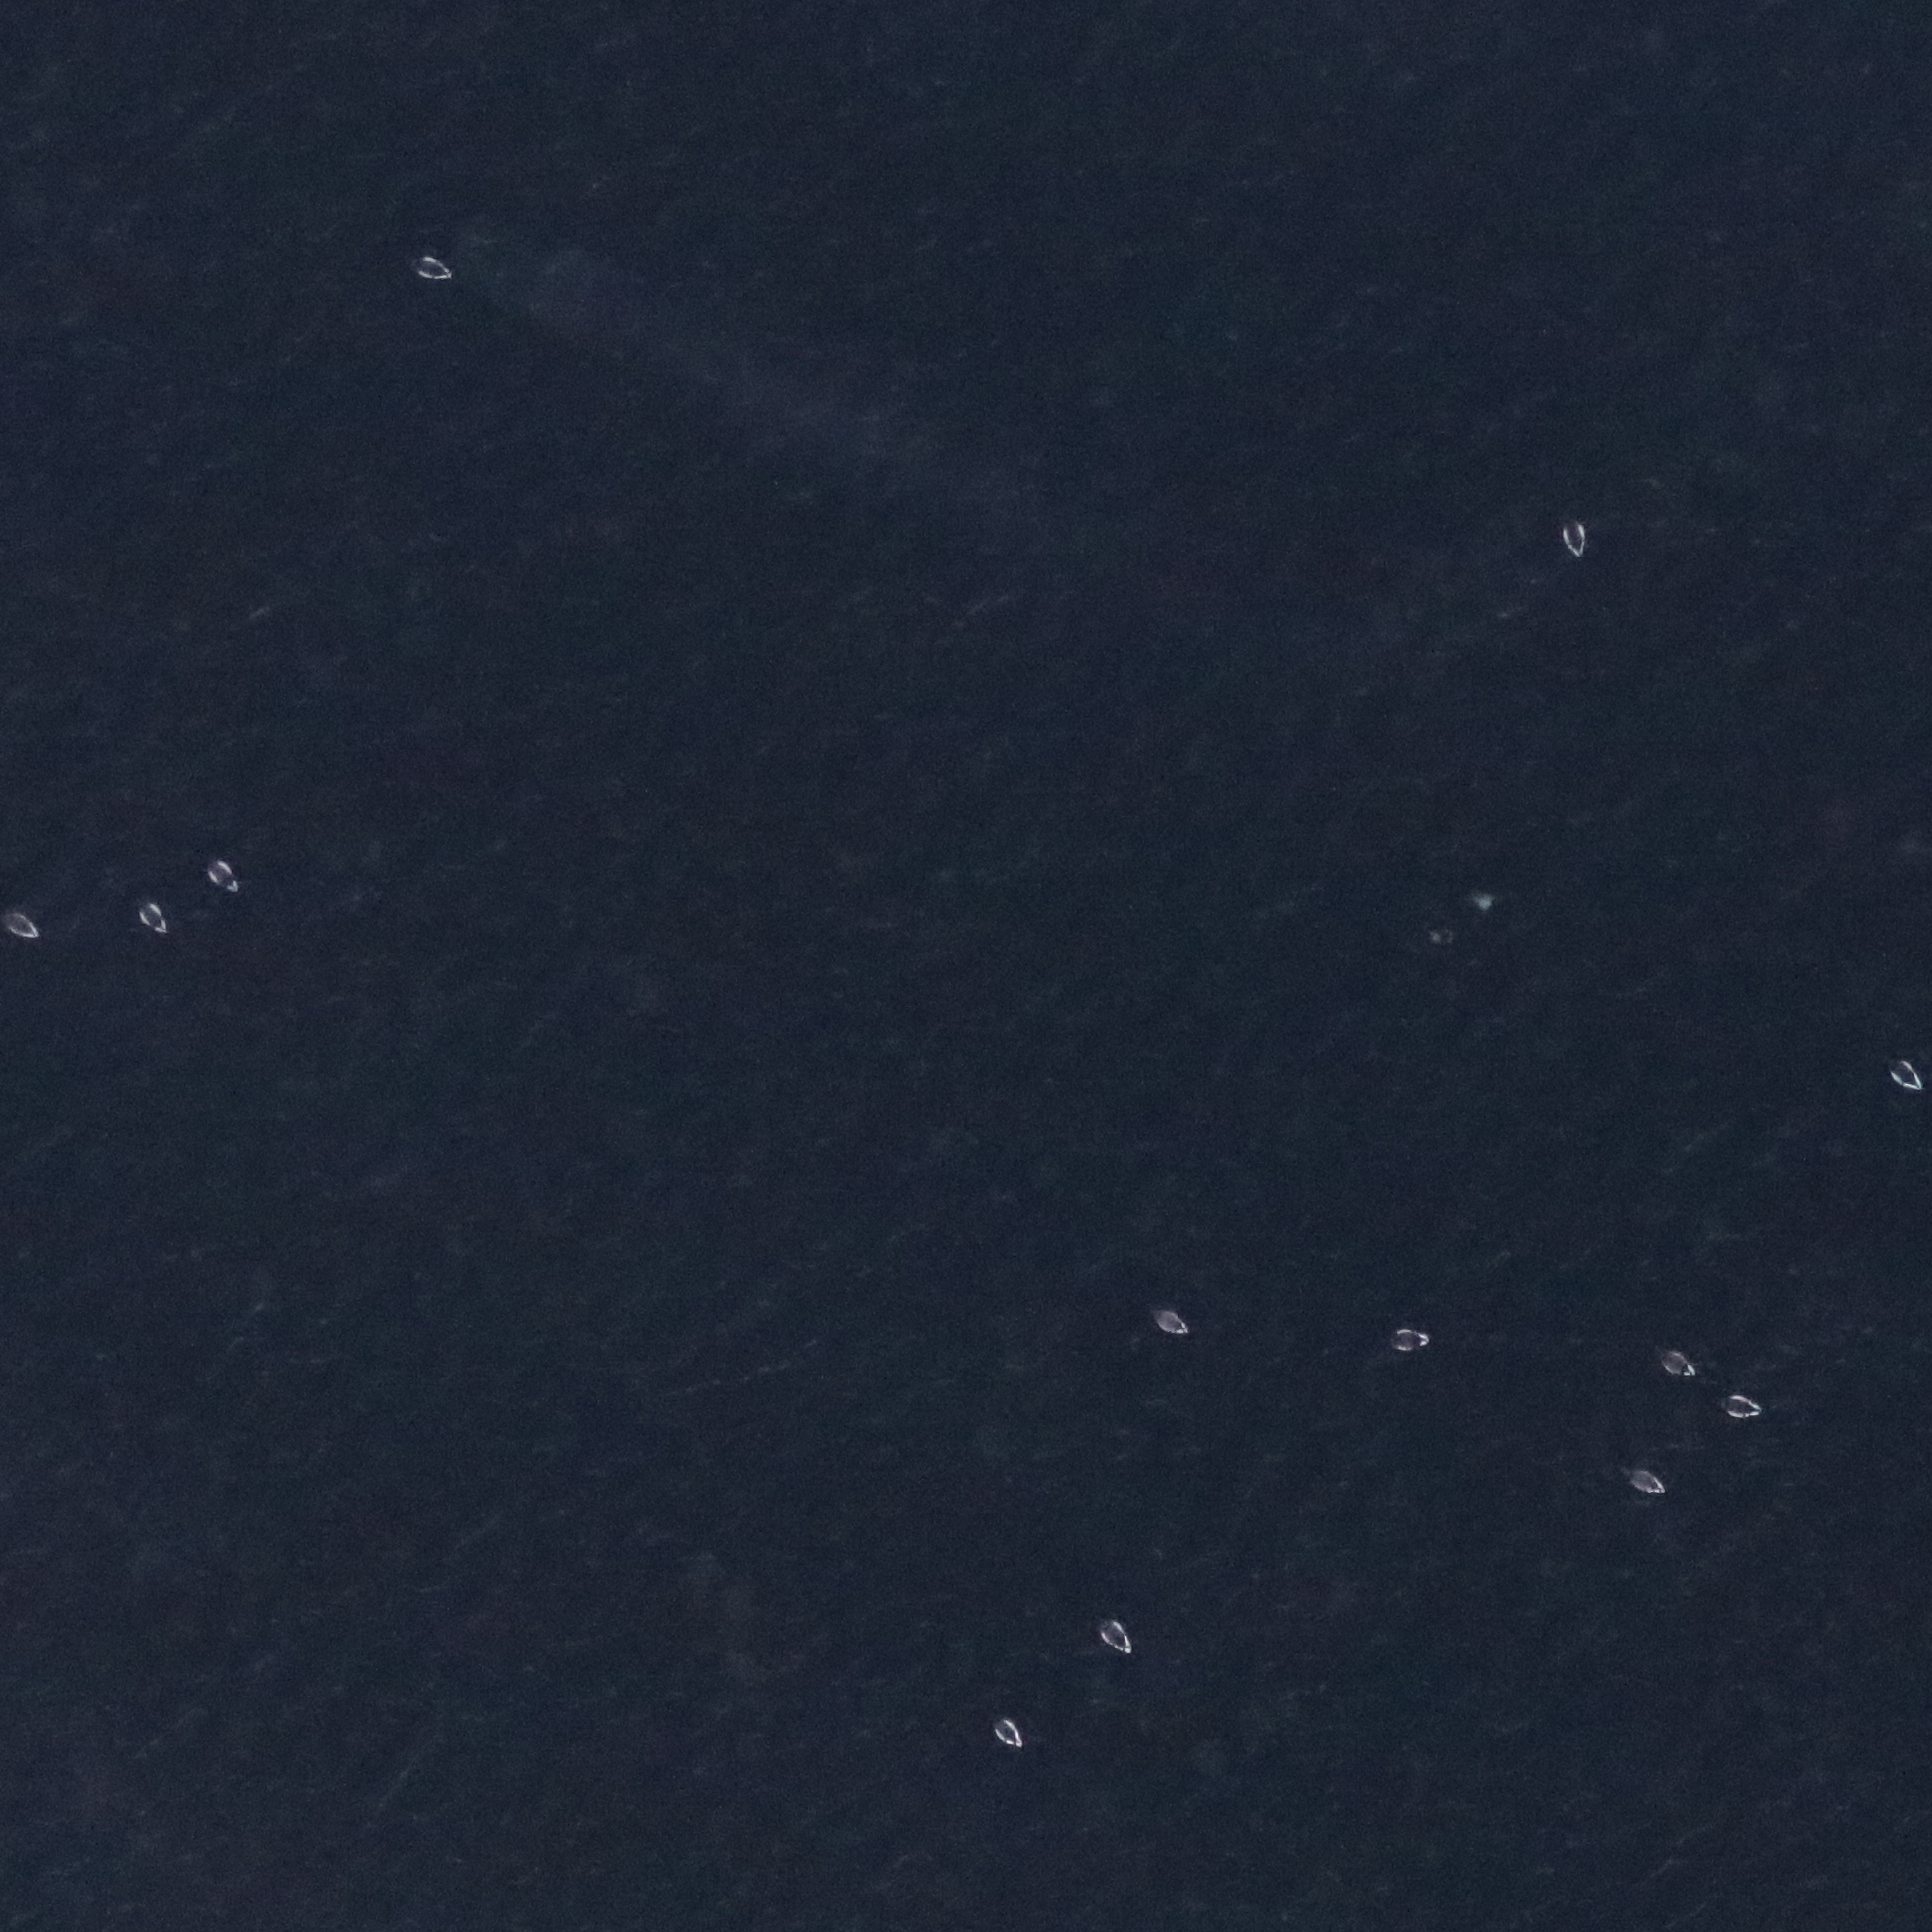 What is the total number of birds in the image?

13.